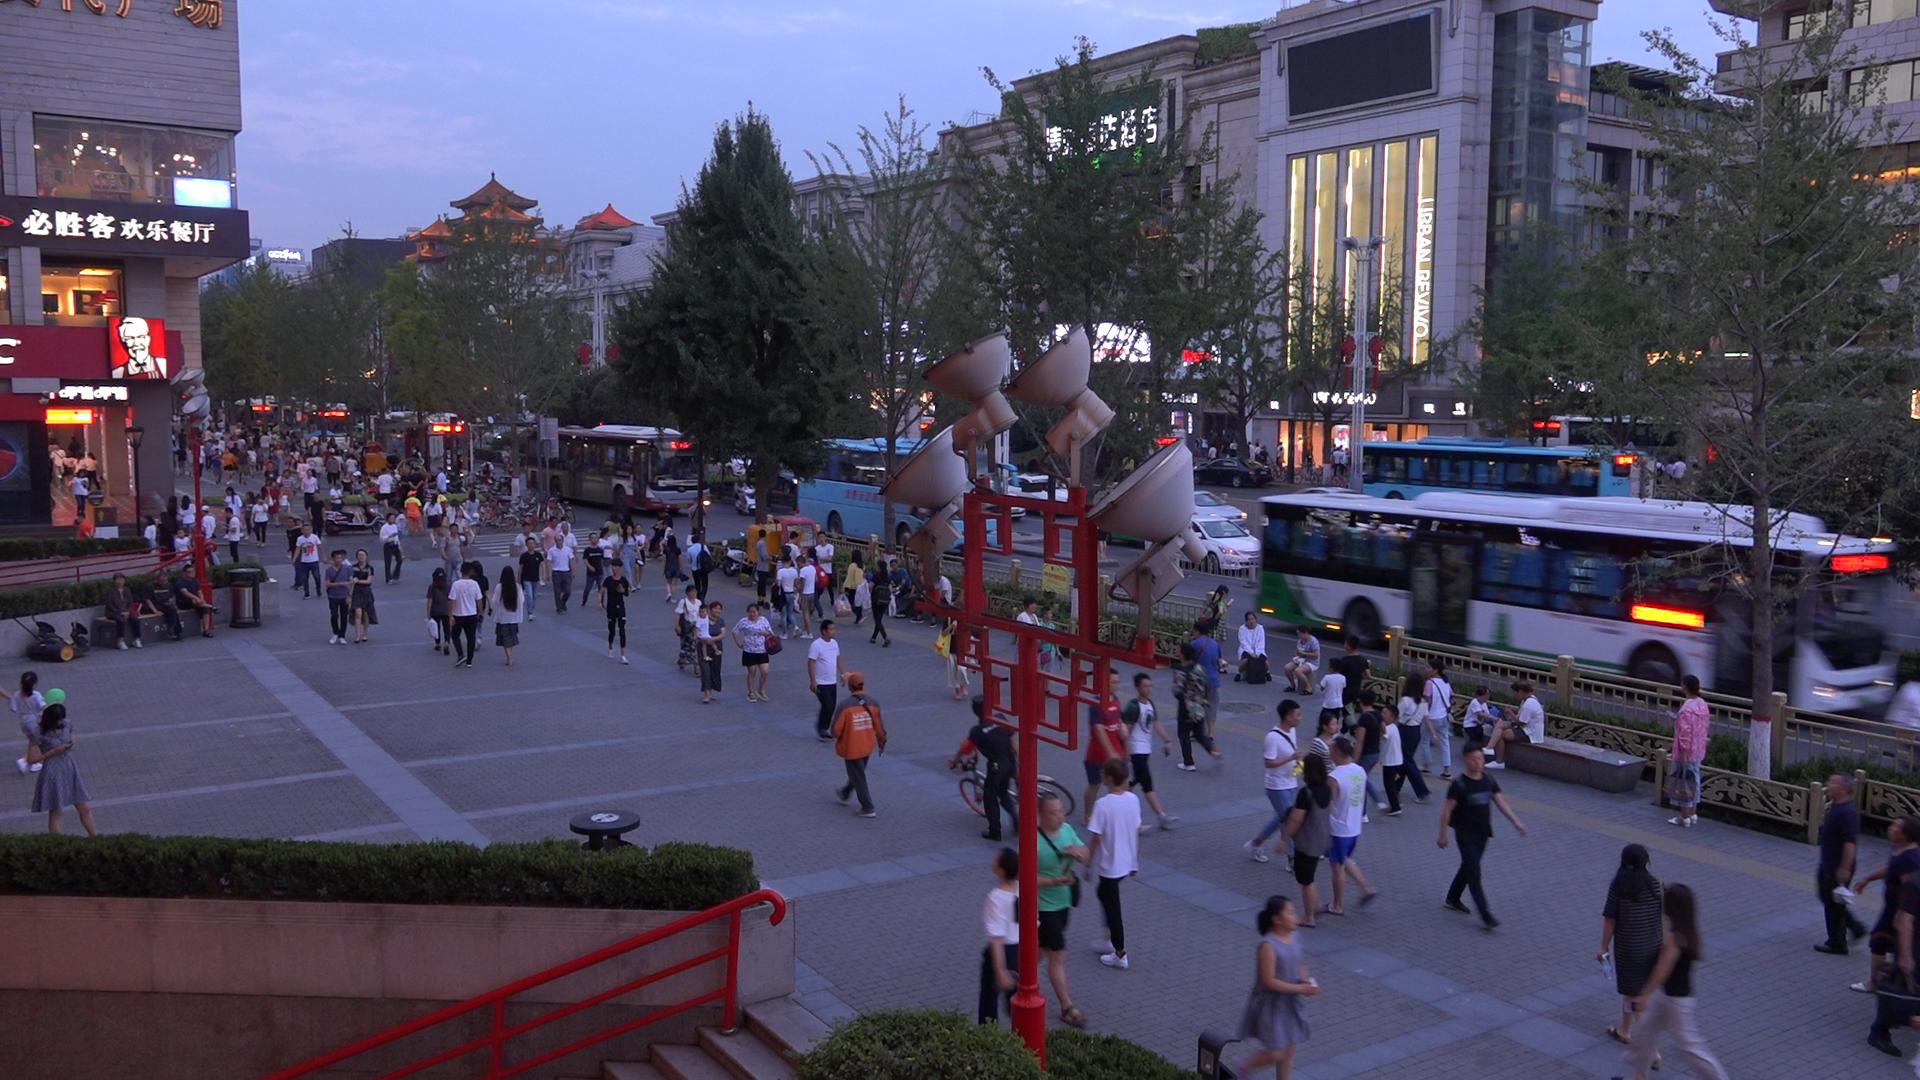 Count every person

186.